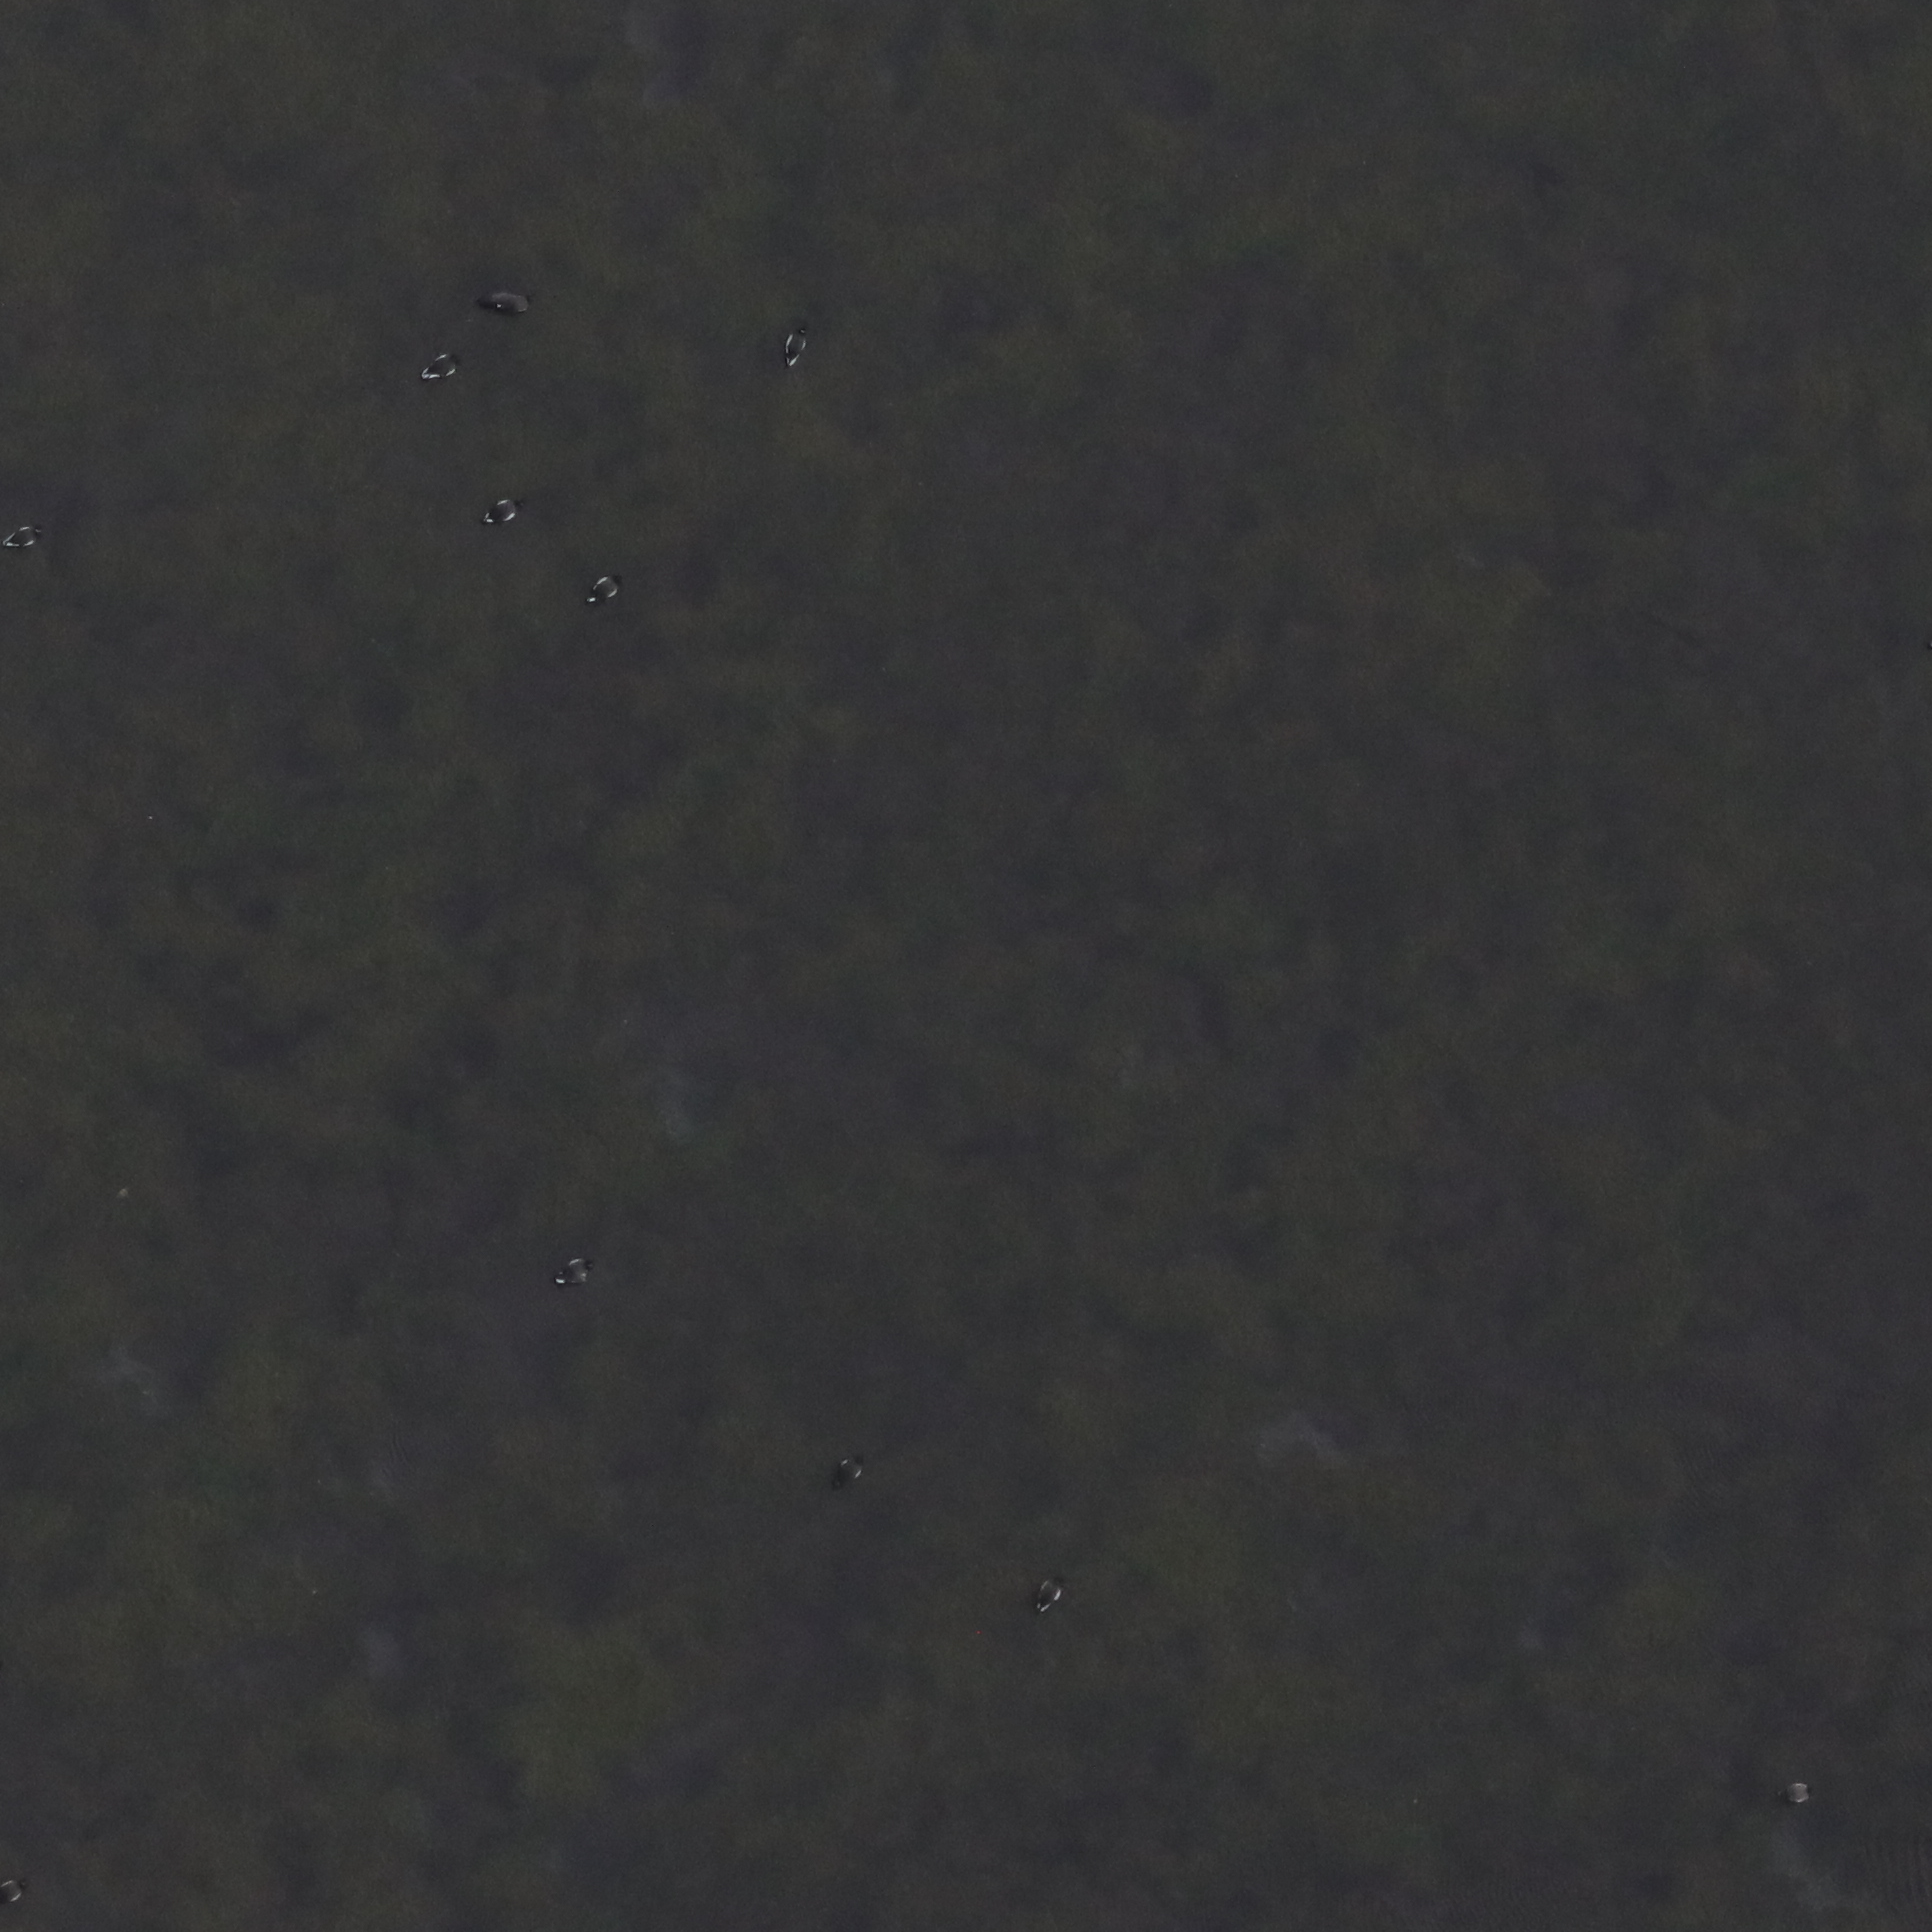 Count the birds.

11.